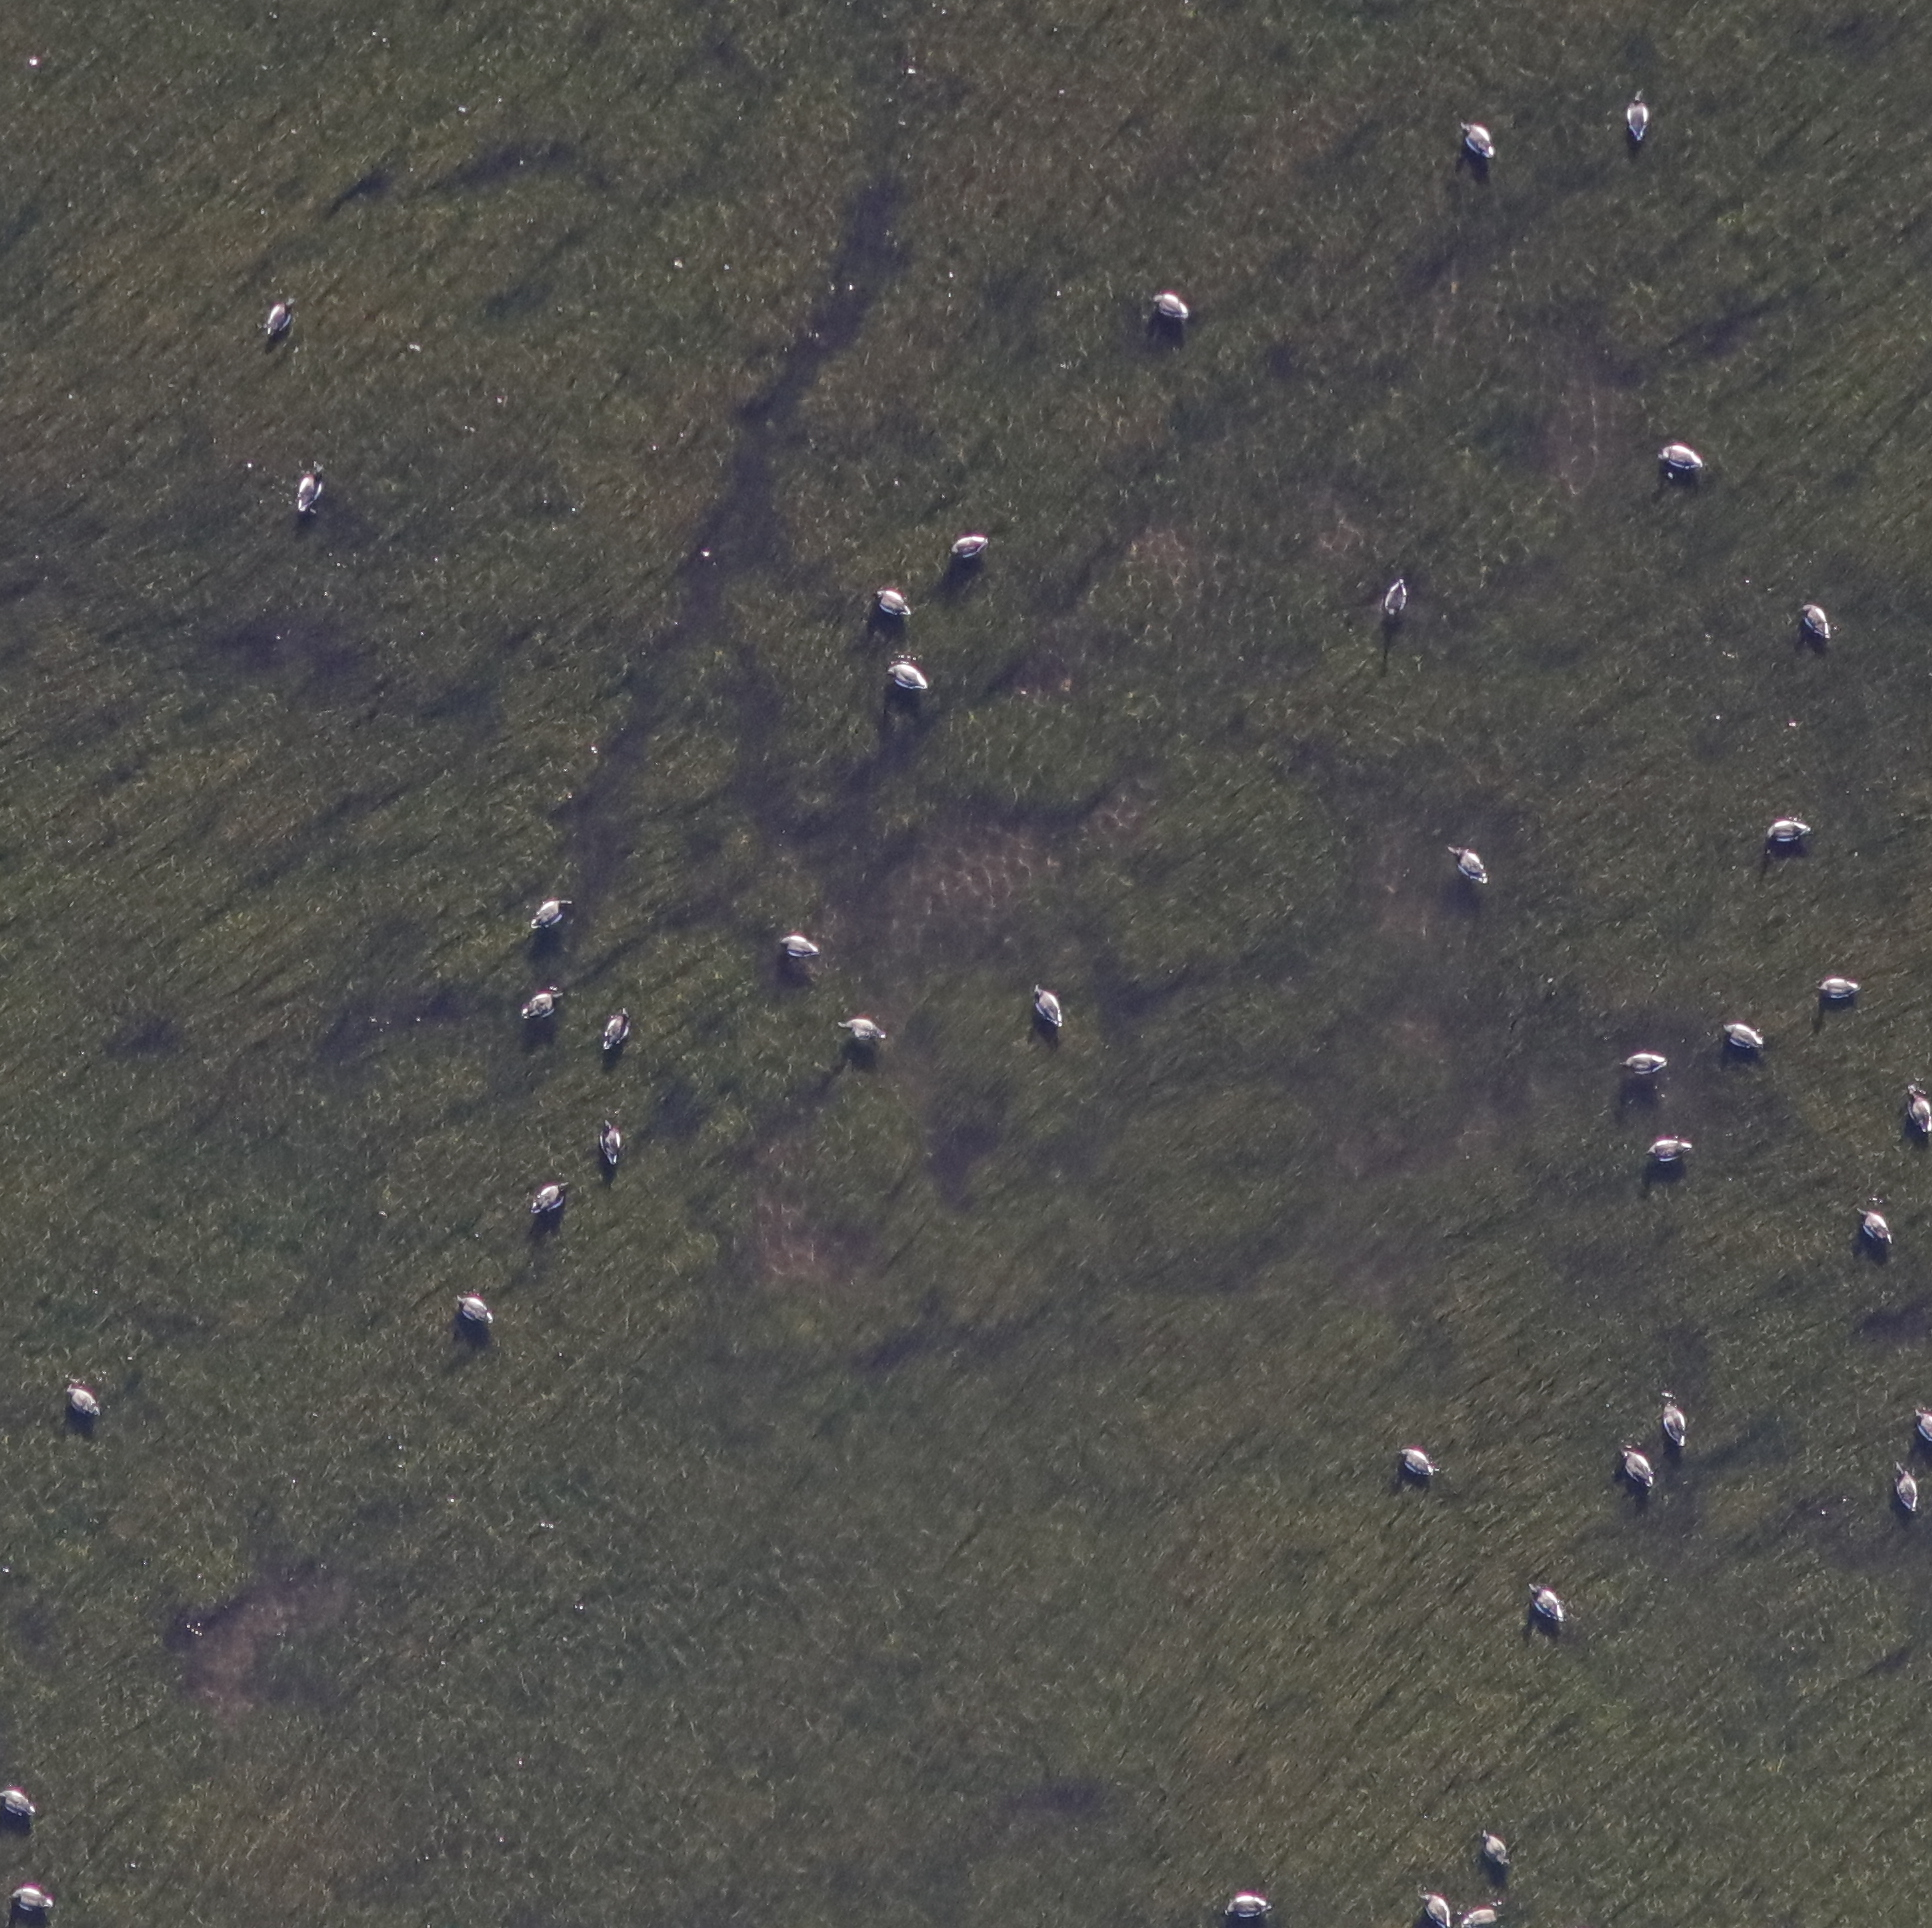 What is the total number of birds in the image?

41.